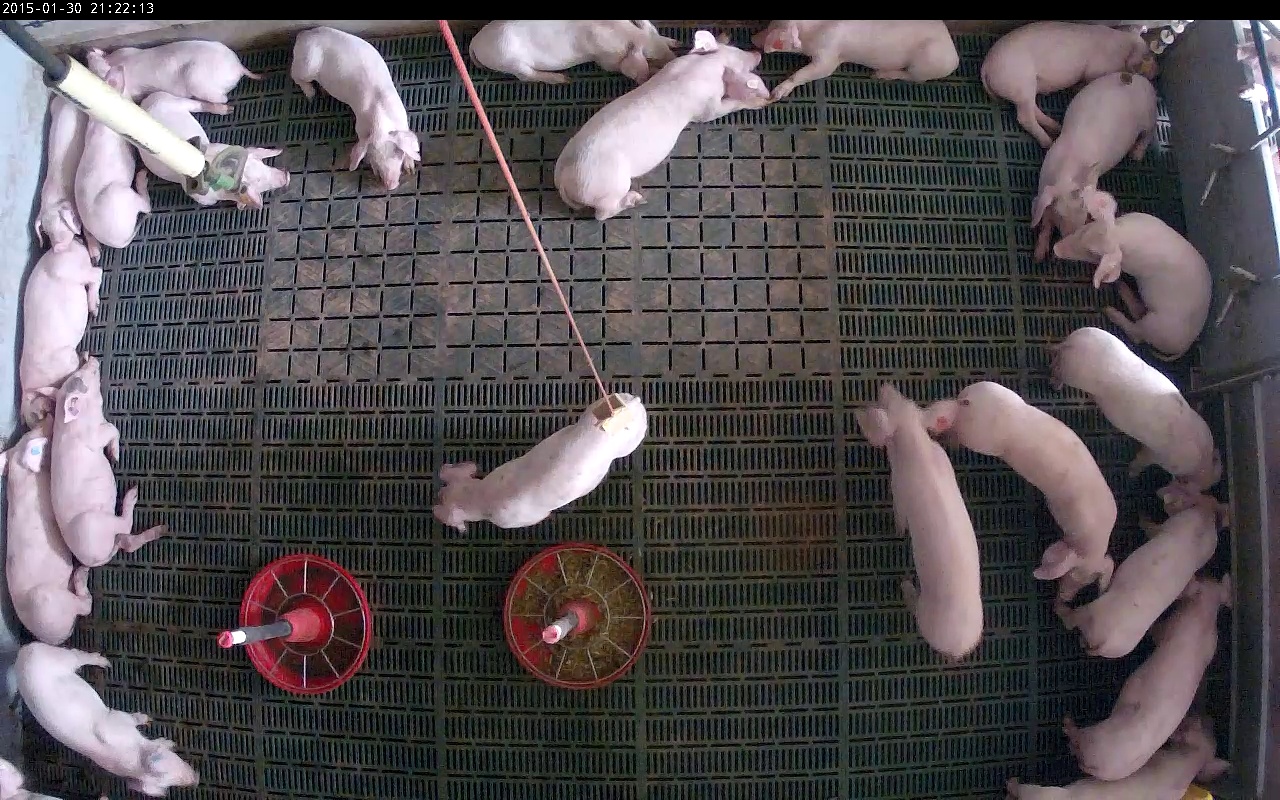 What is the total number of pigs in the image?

22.